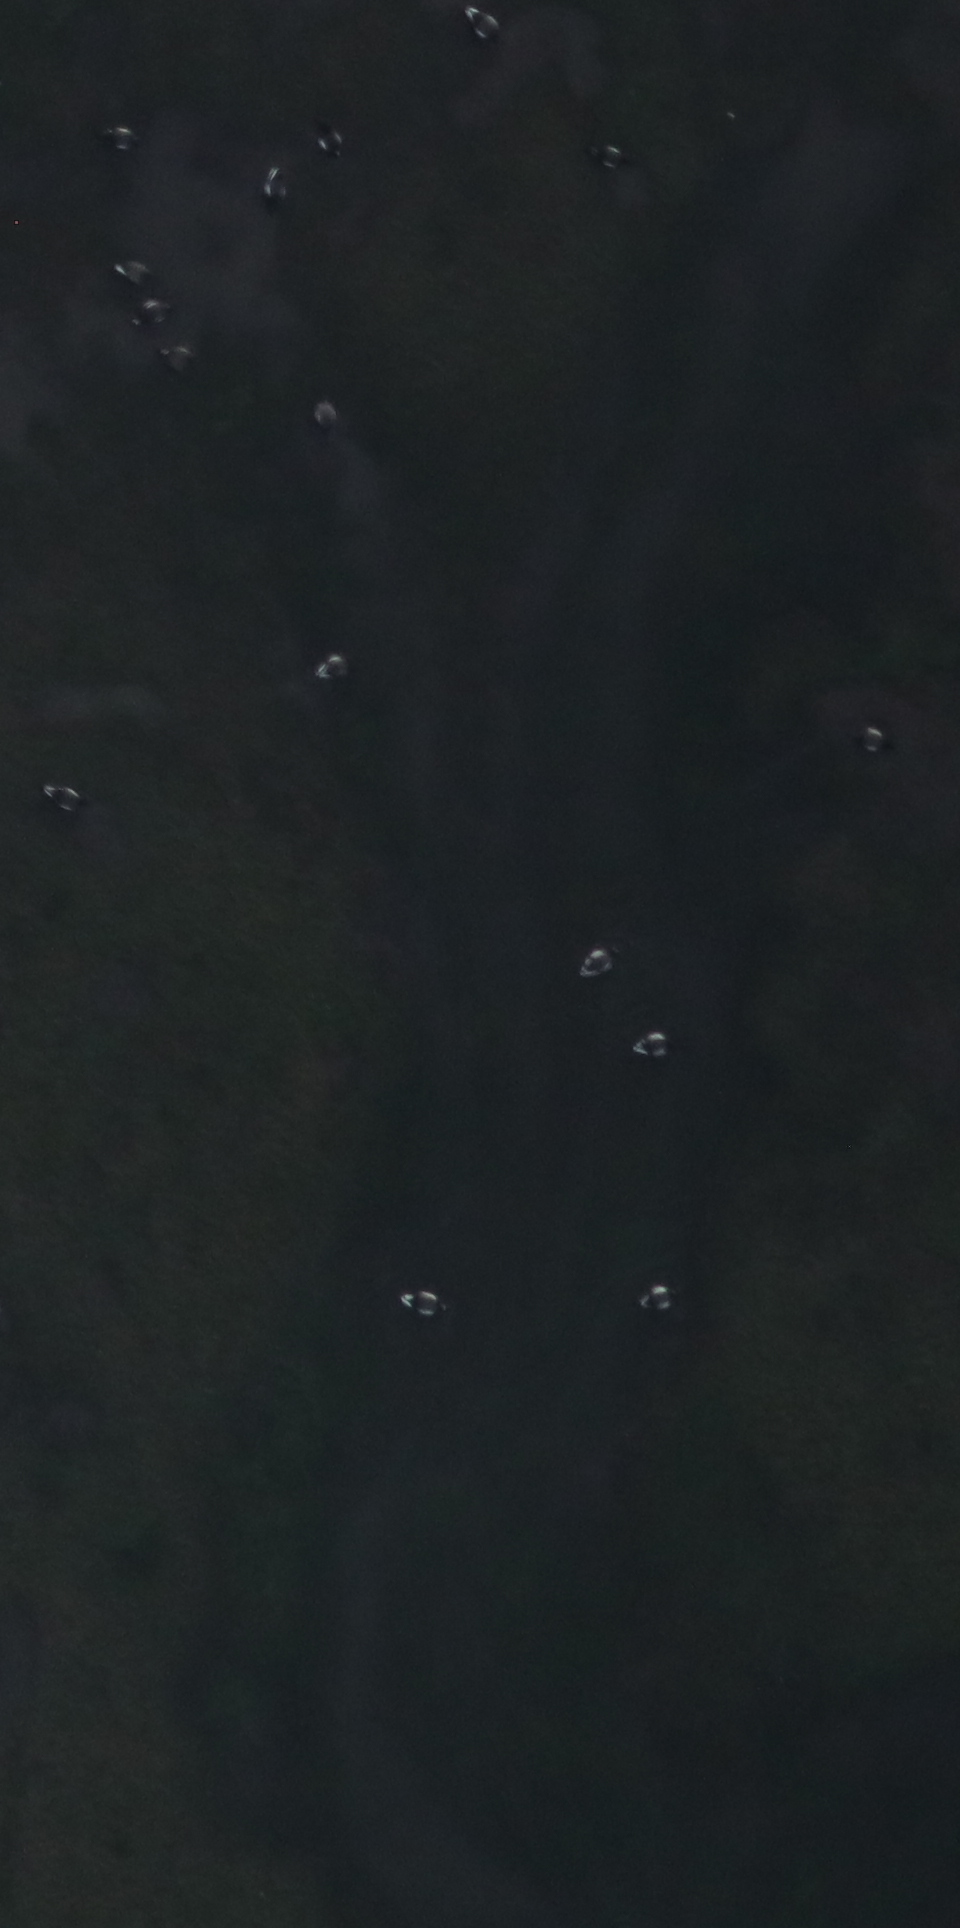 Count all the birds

16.